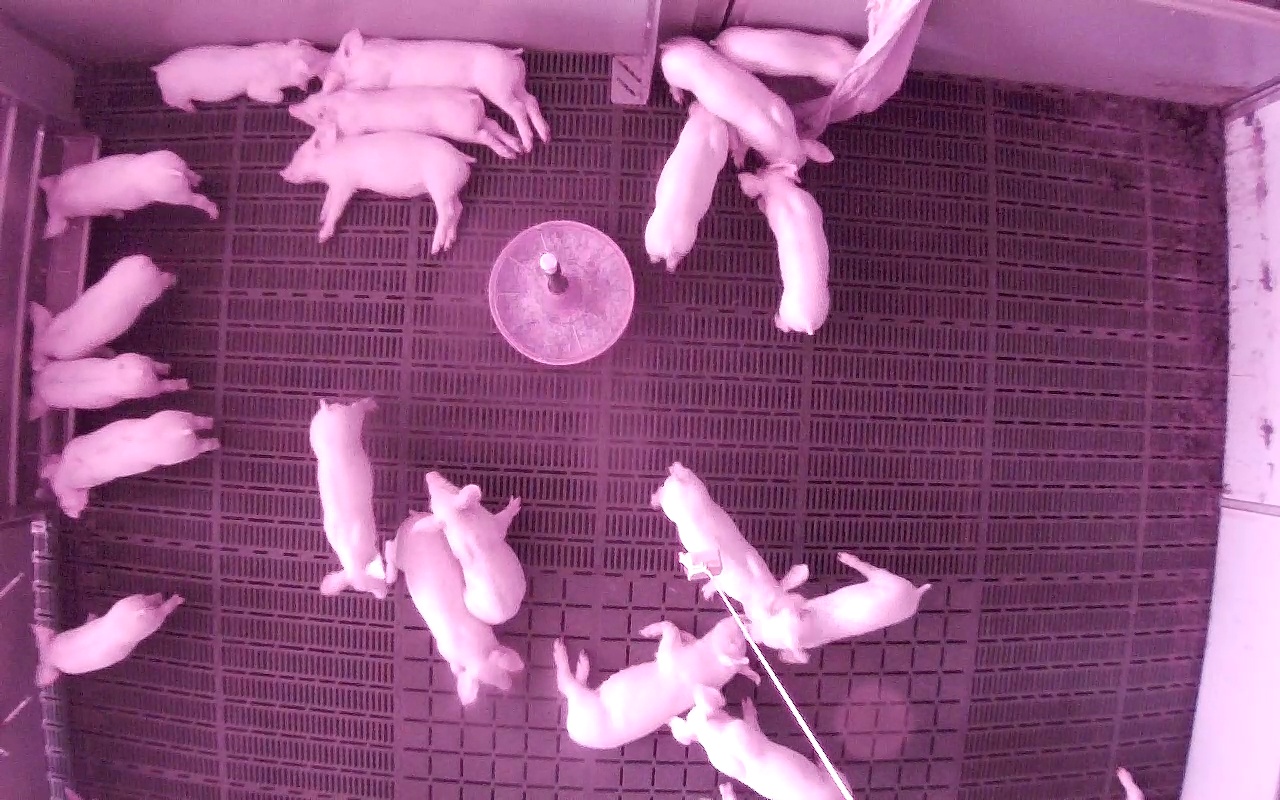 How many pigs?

20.